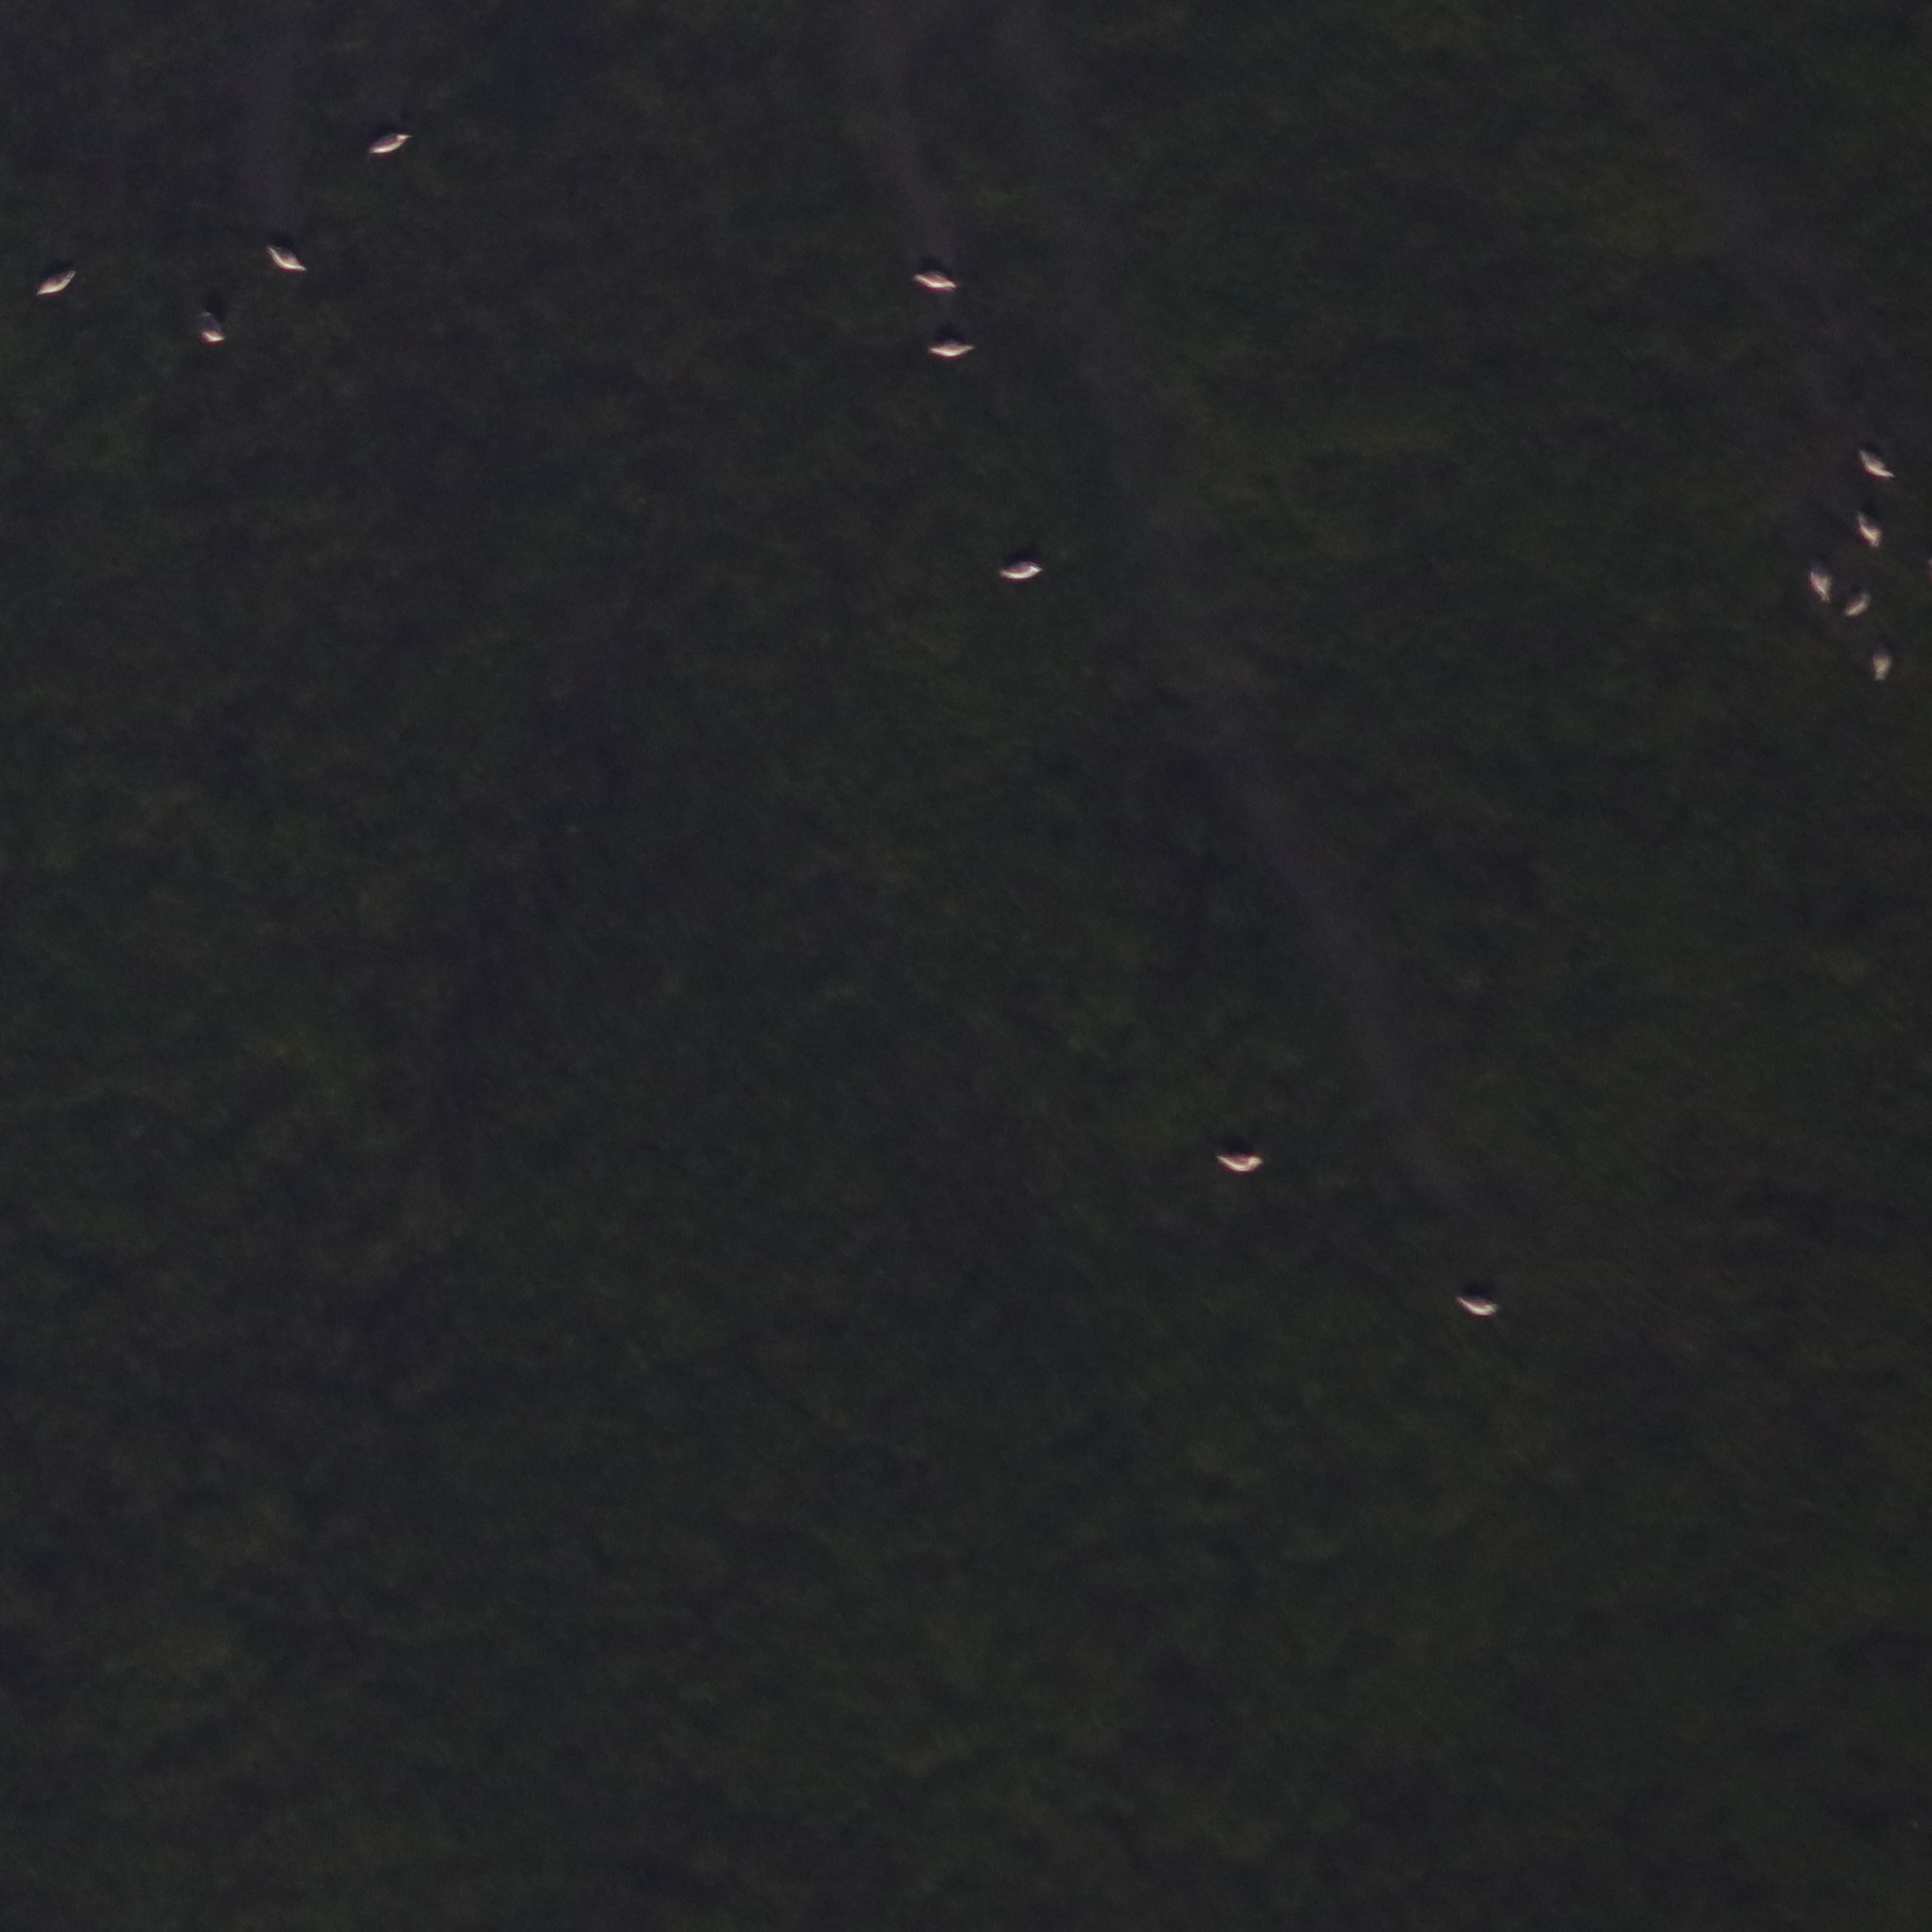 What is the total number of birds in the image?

14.